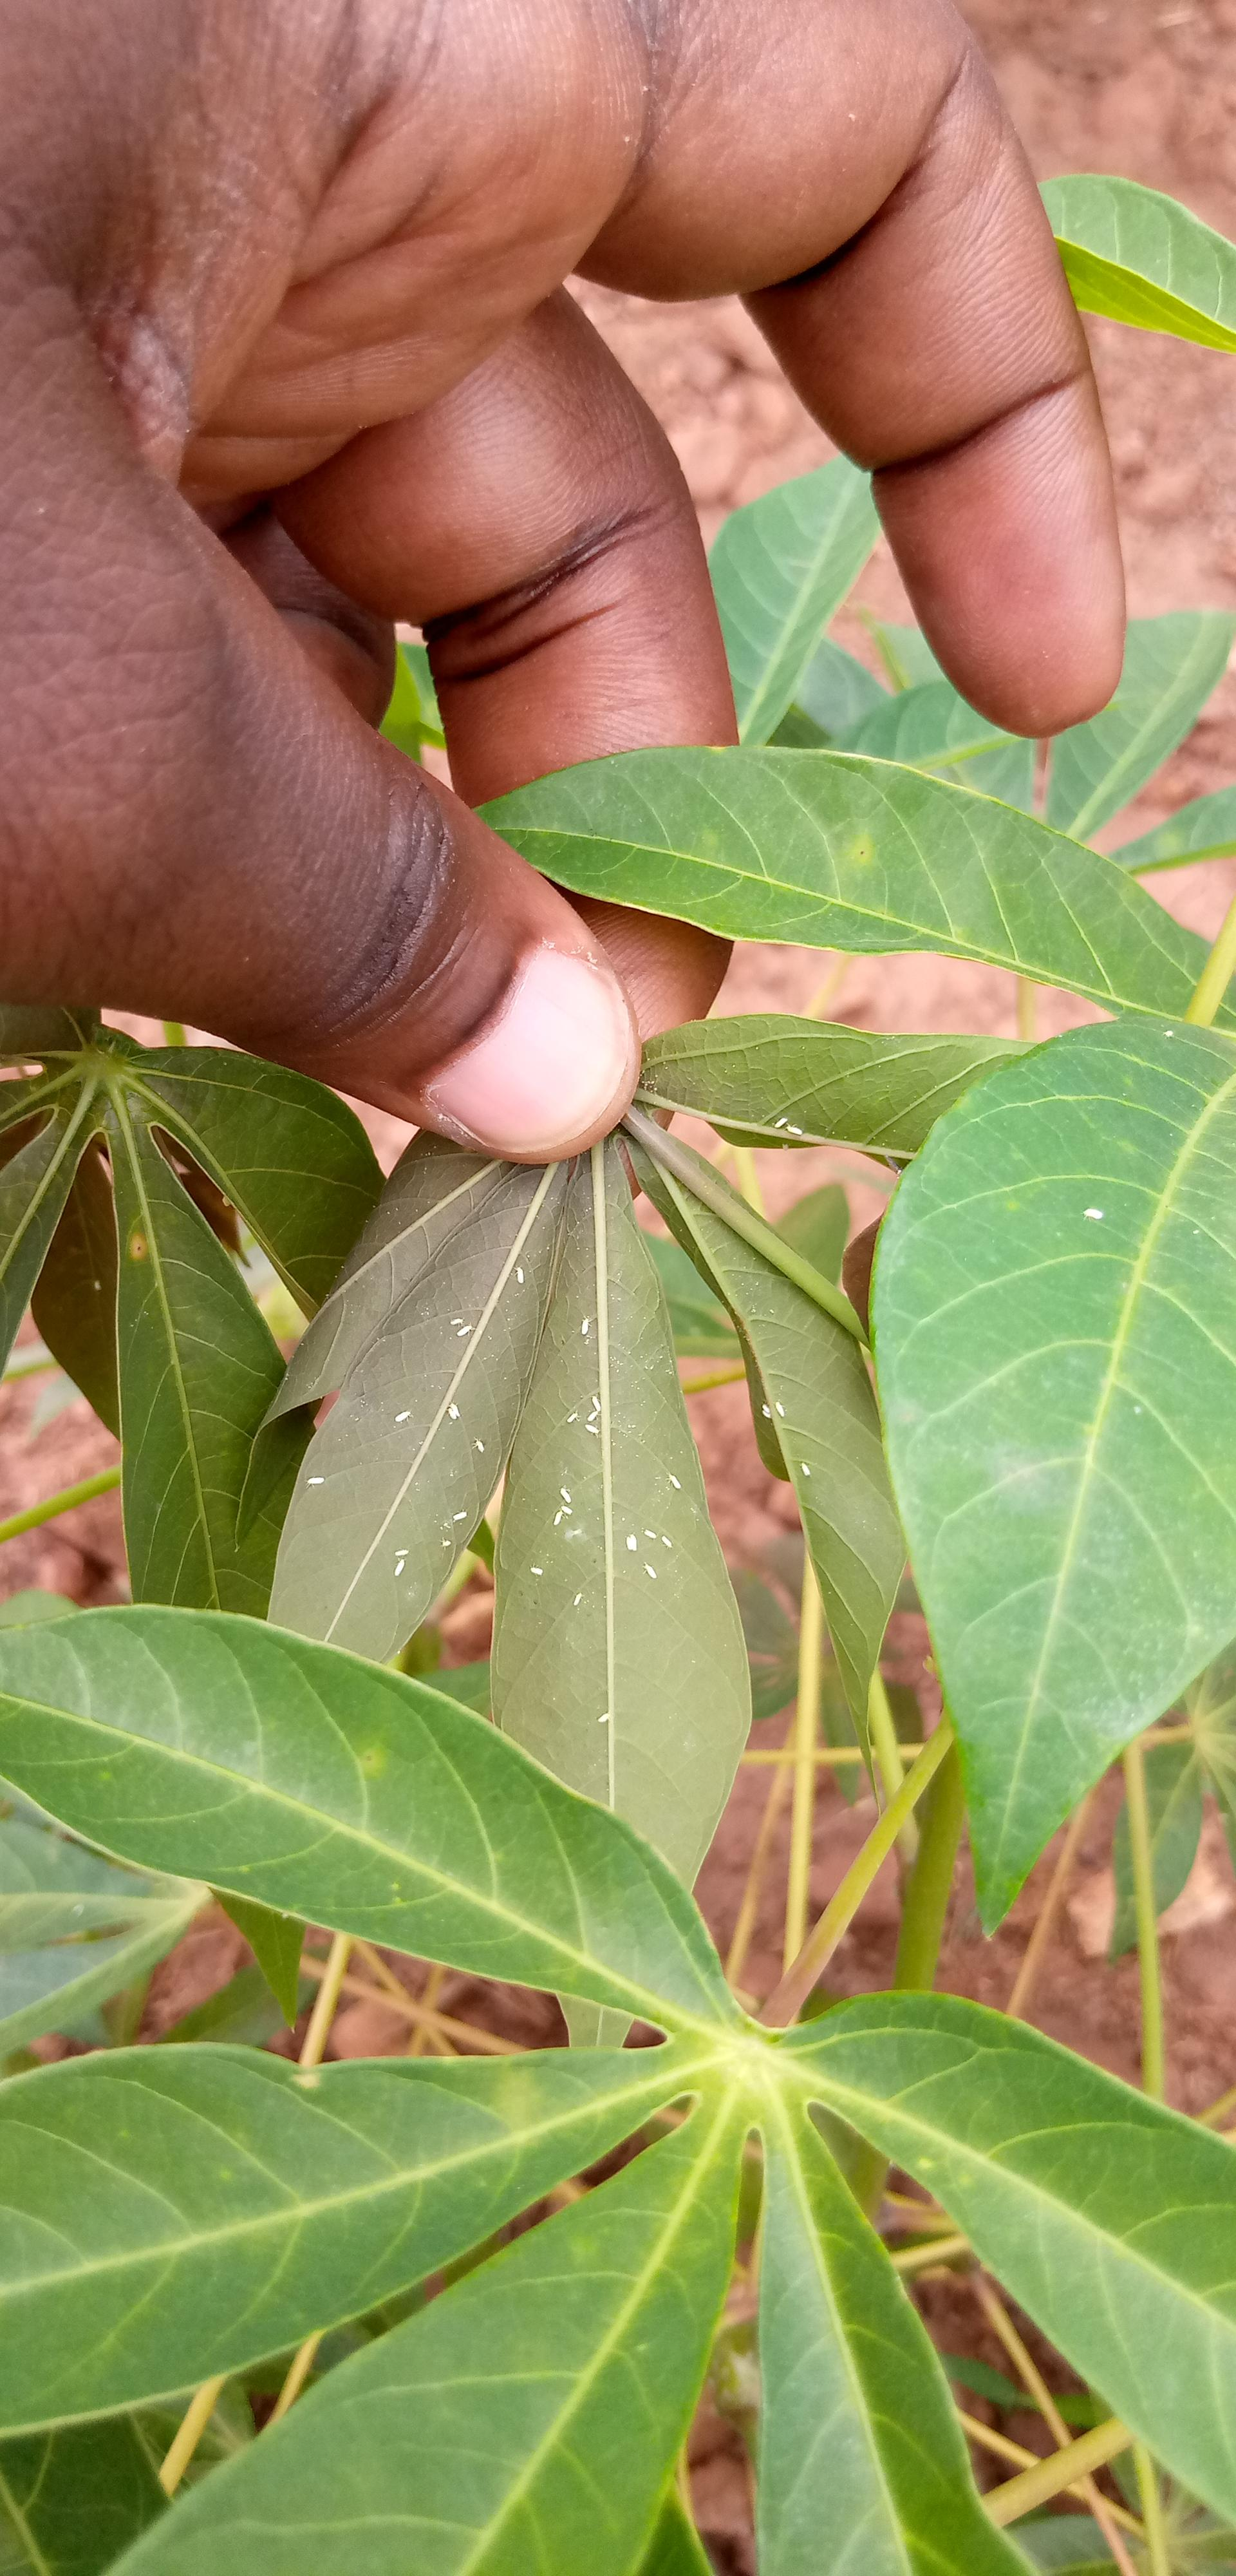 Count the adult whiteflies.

37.